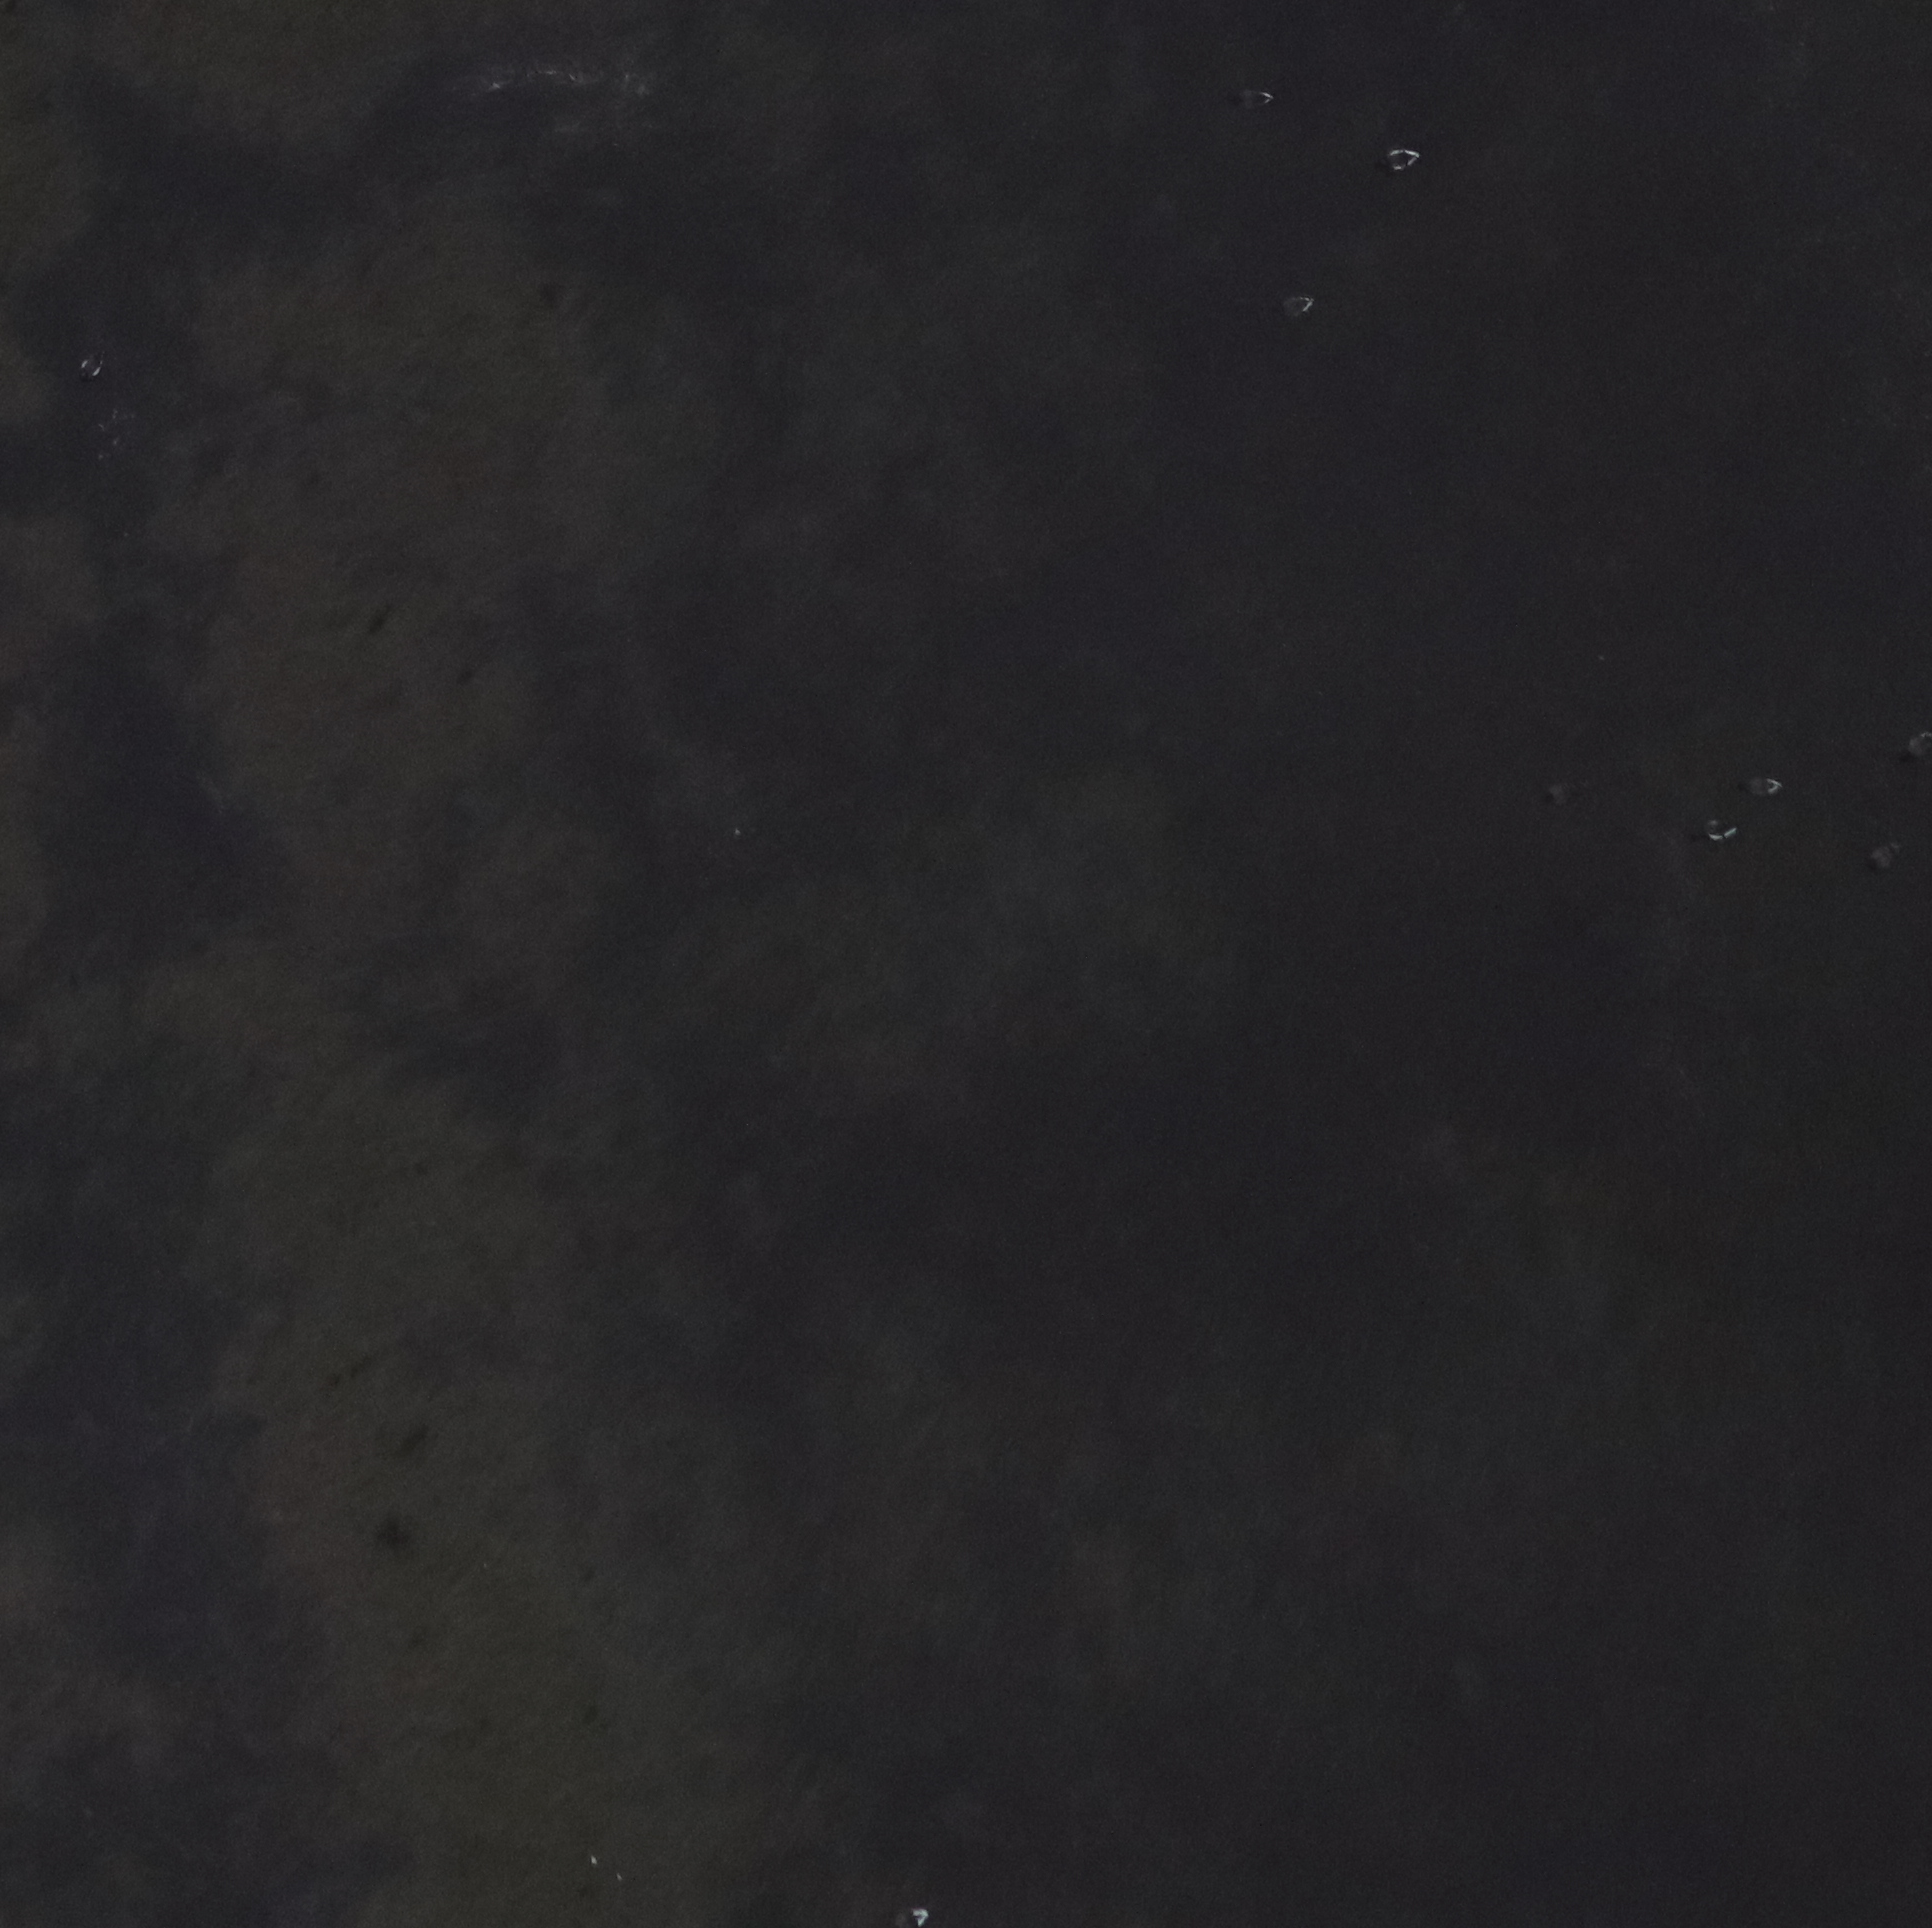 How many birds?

10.